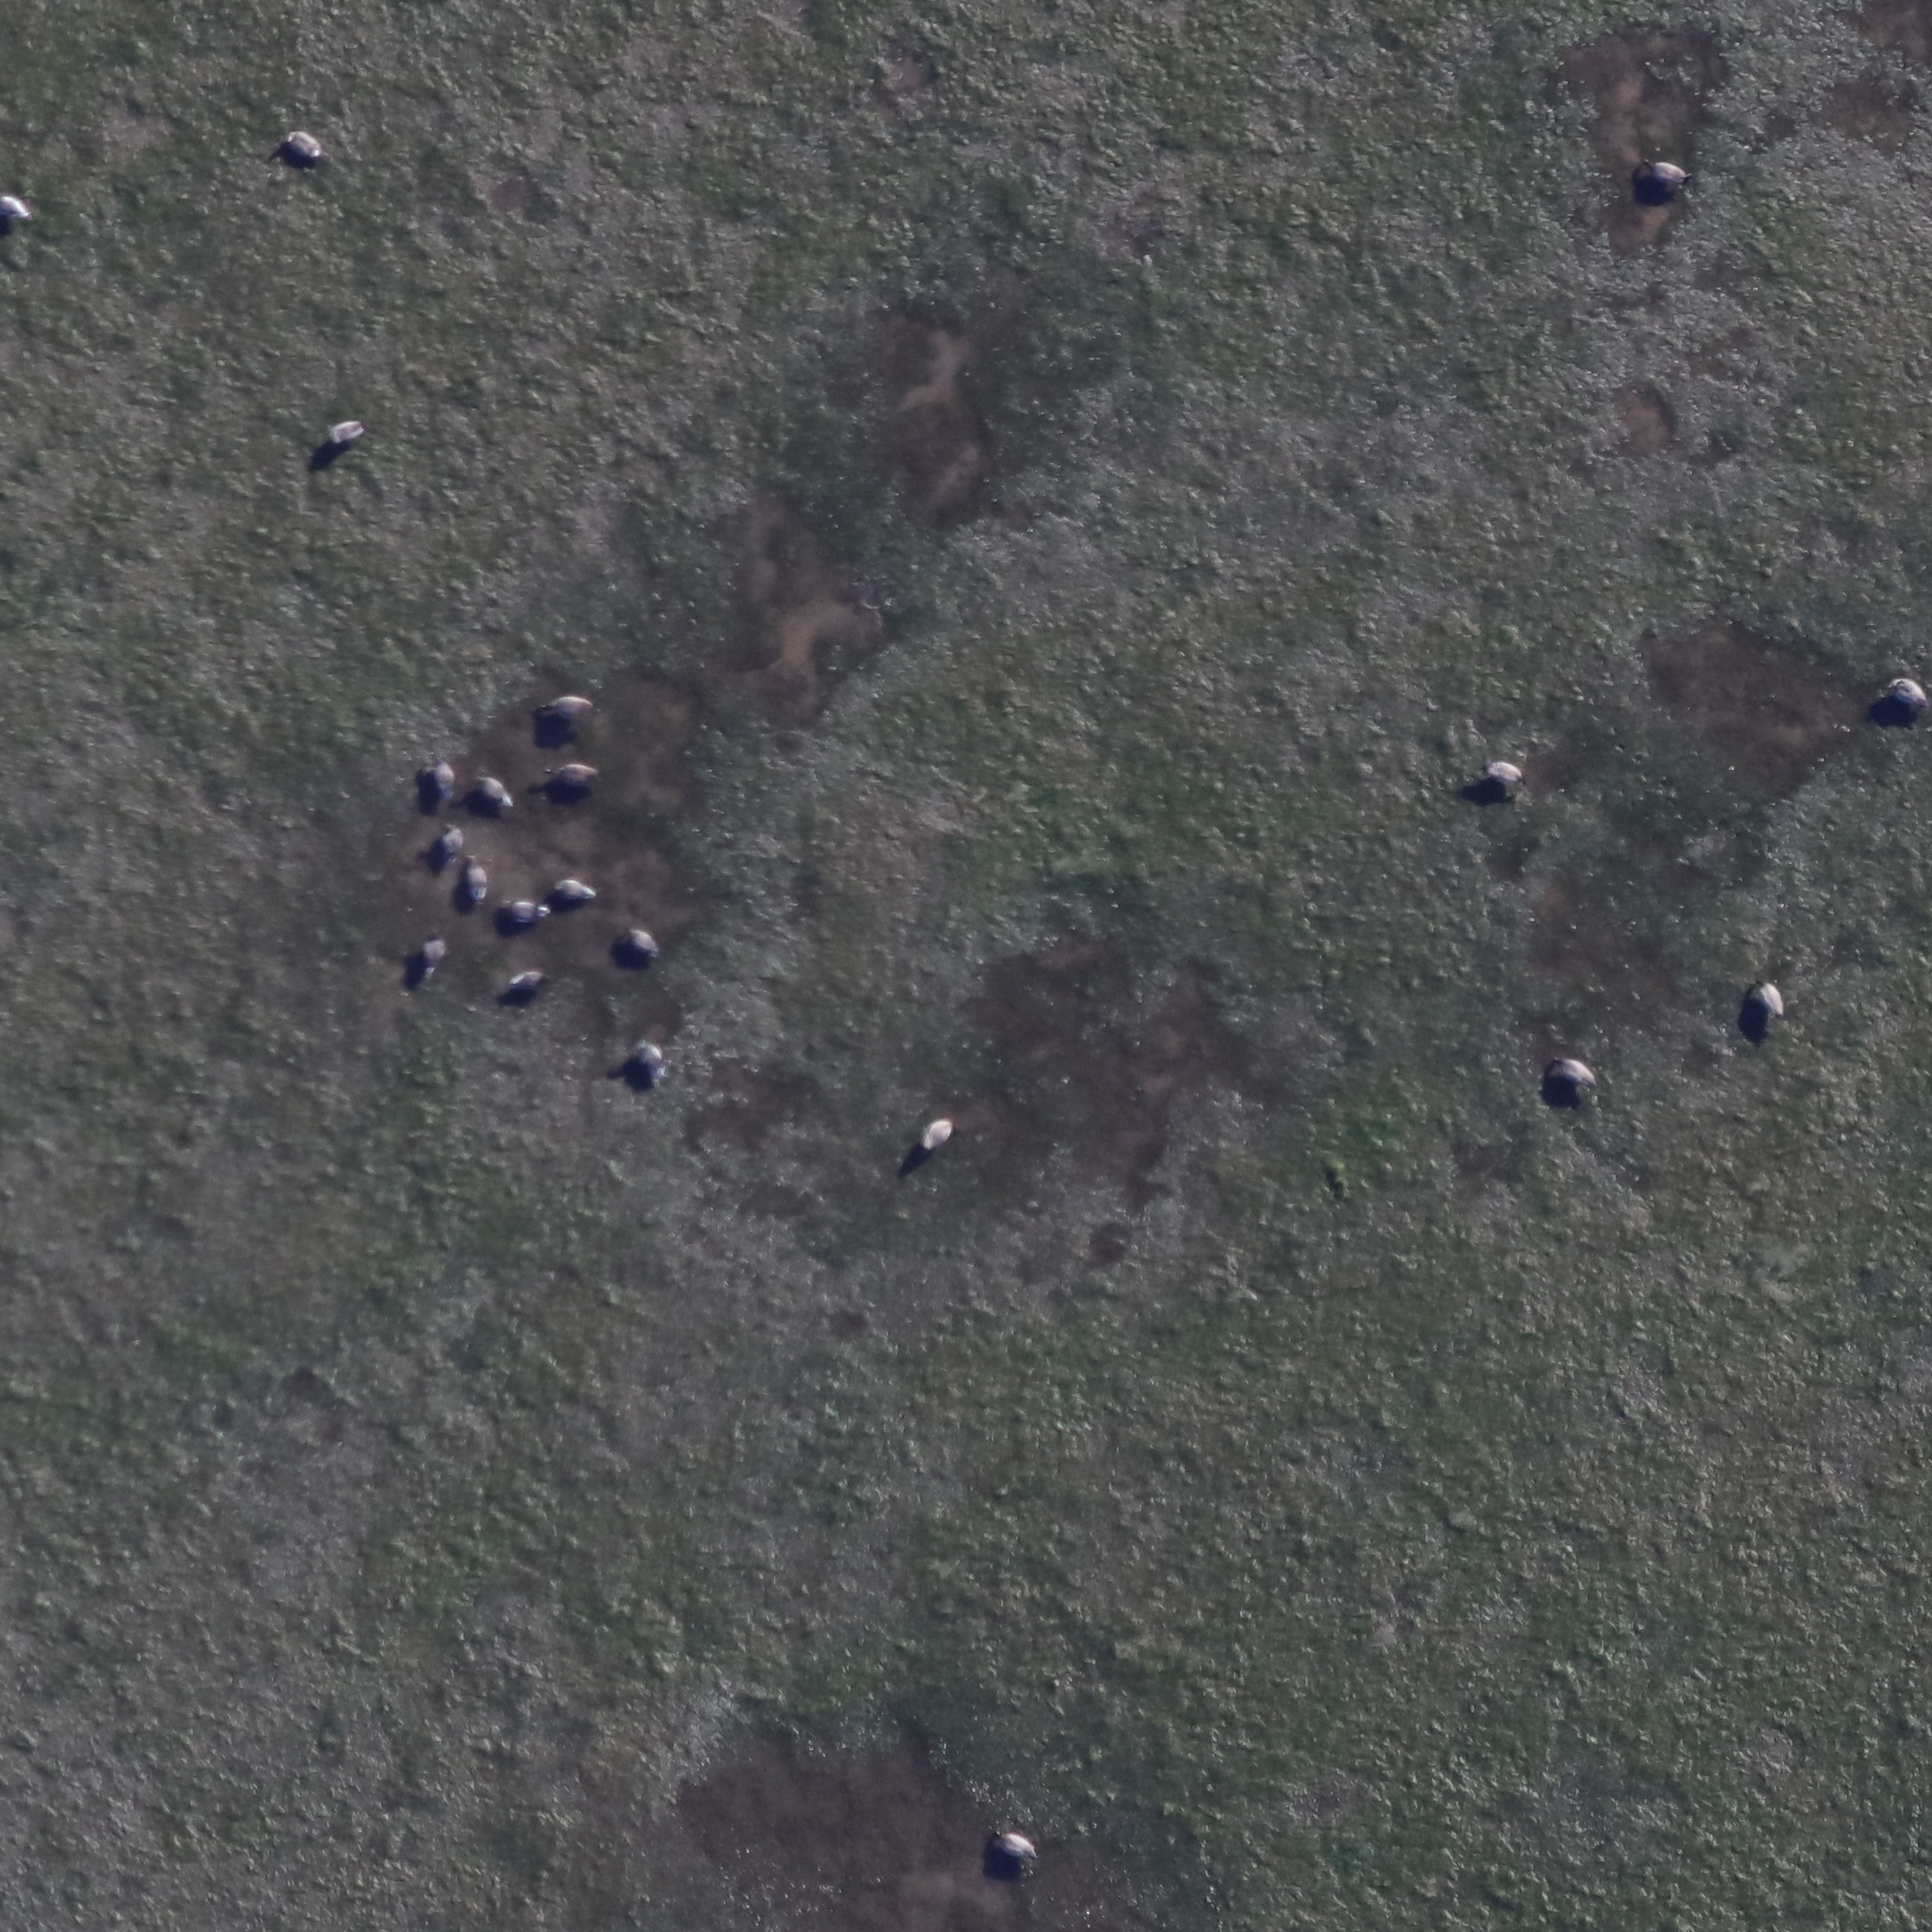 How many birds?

22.